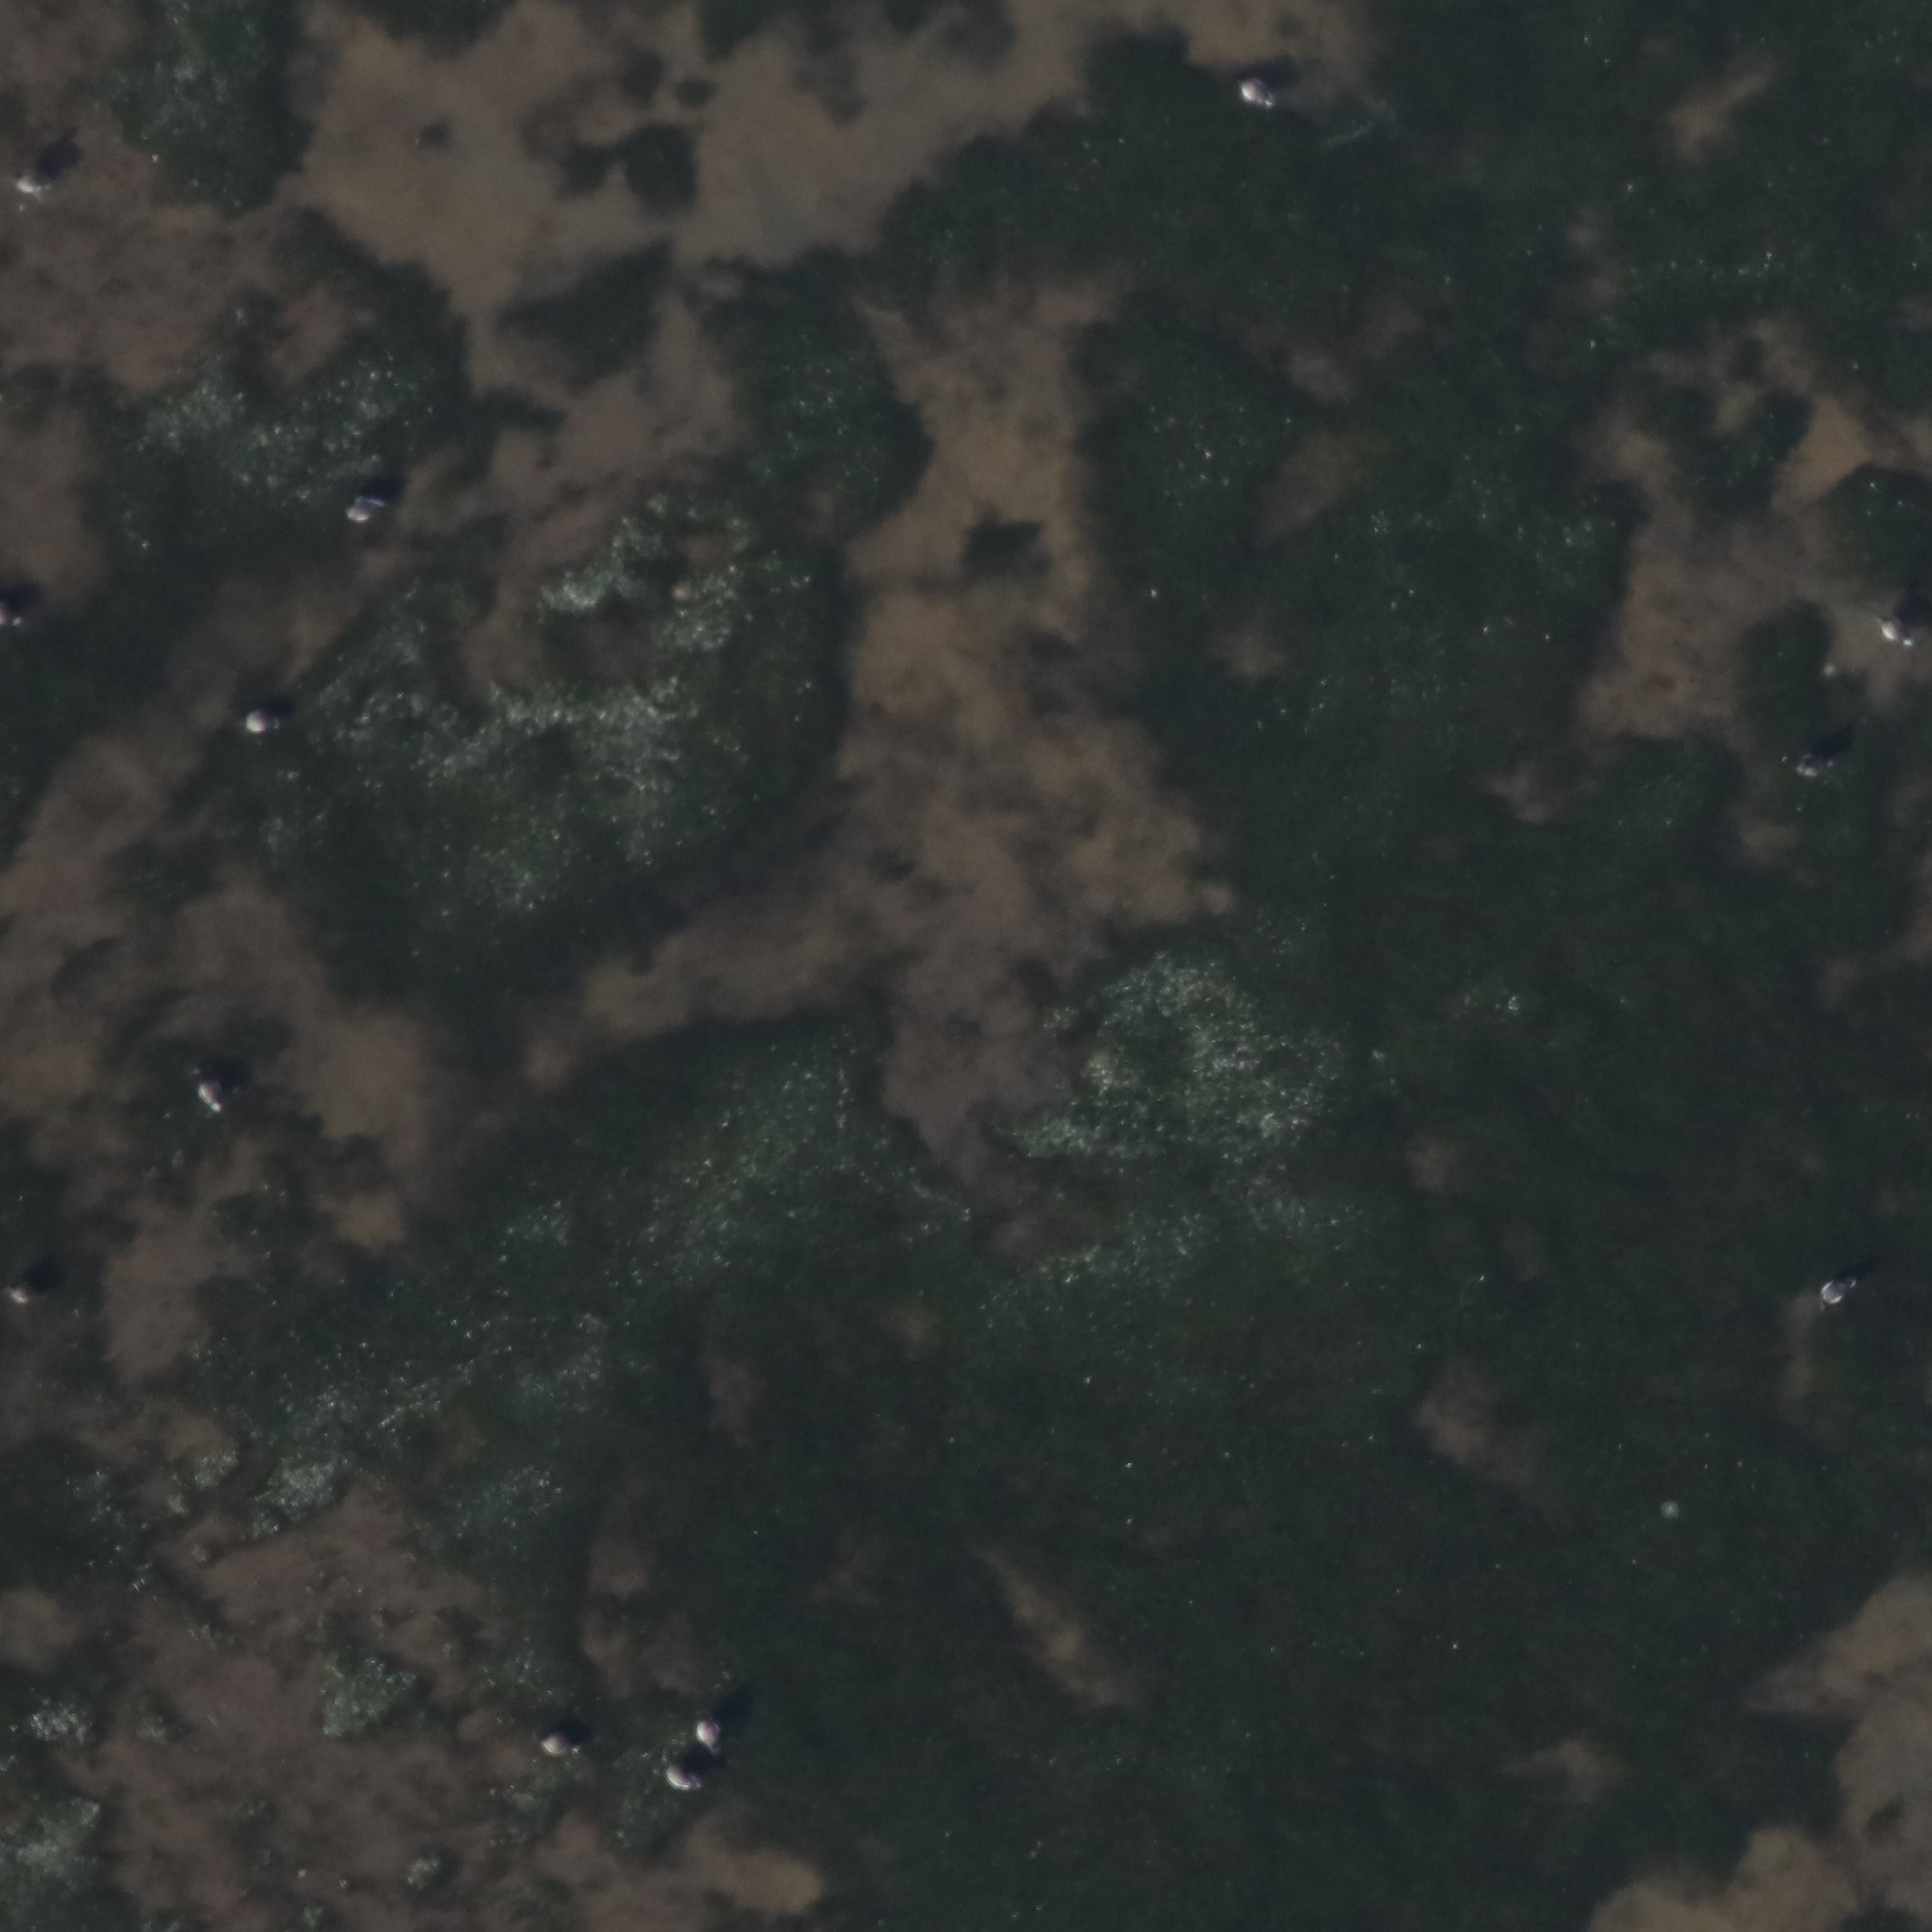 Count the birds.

12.